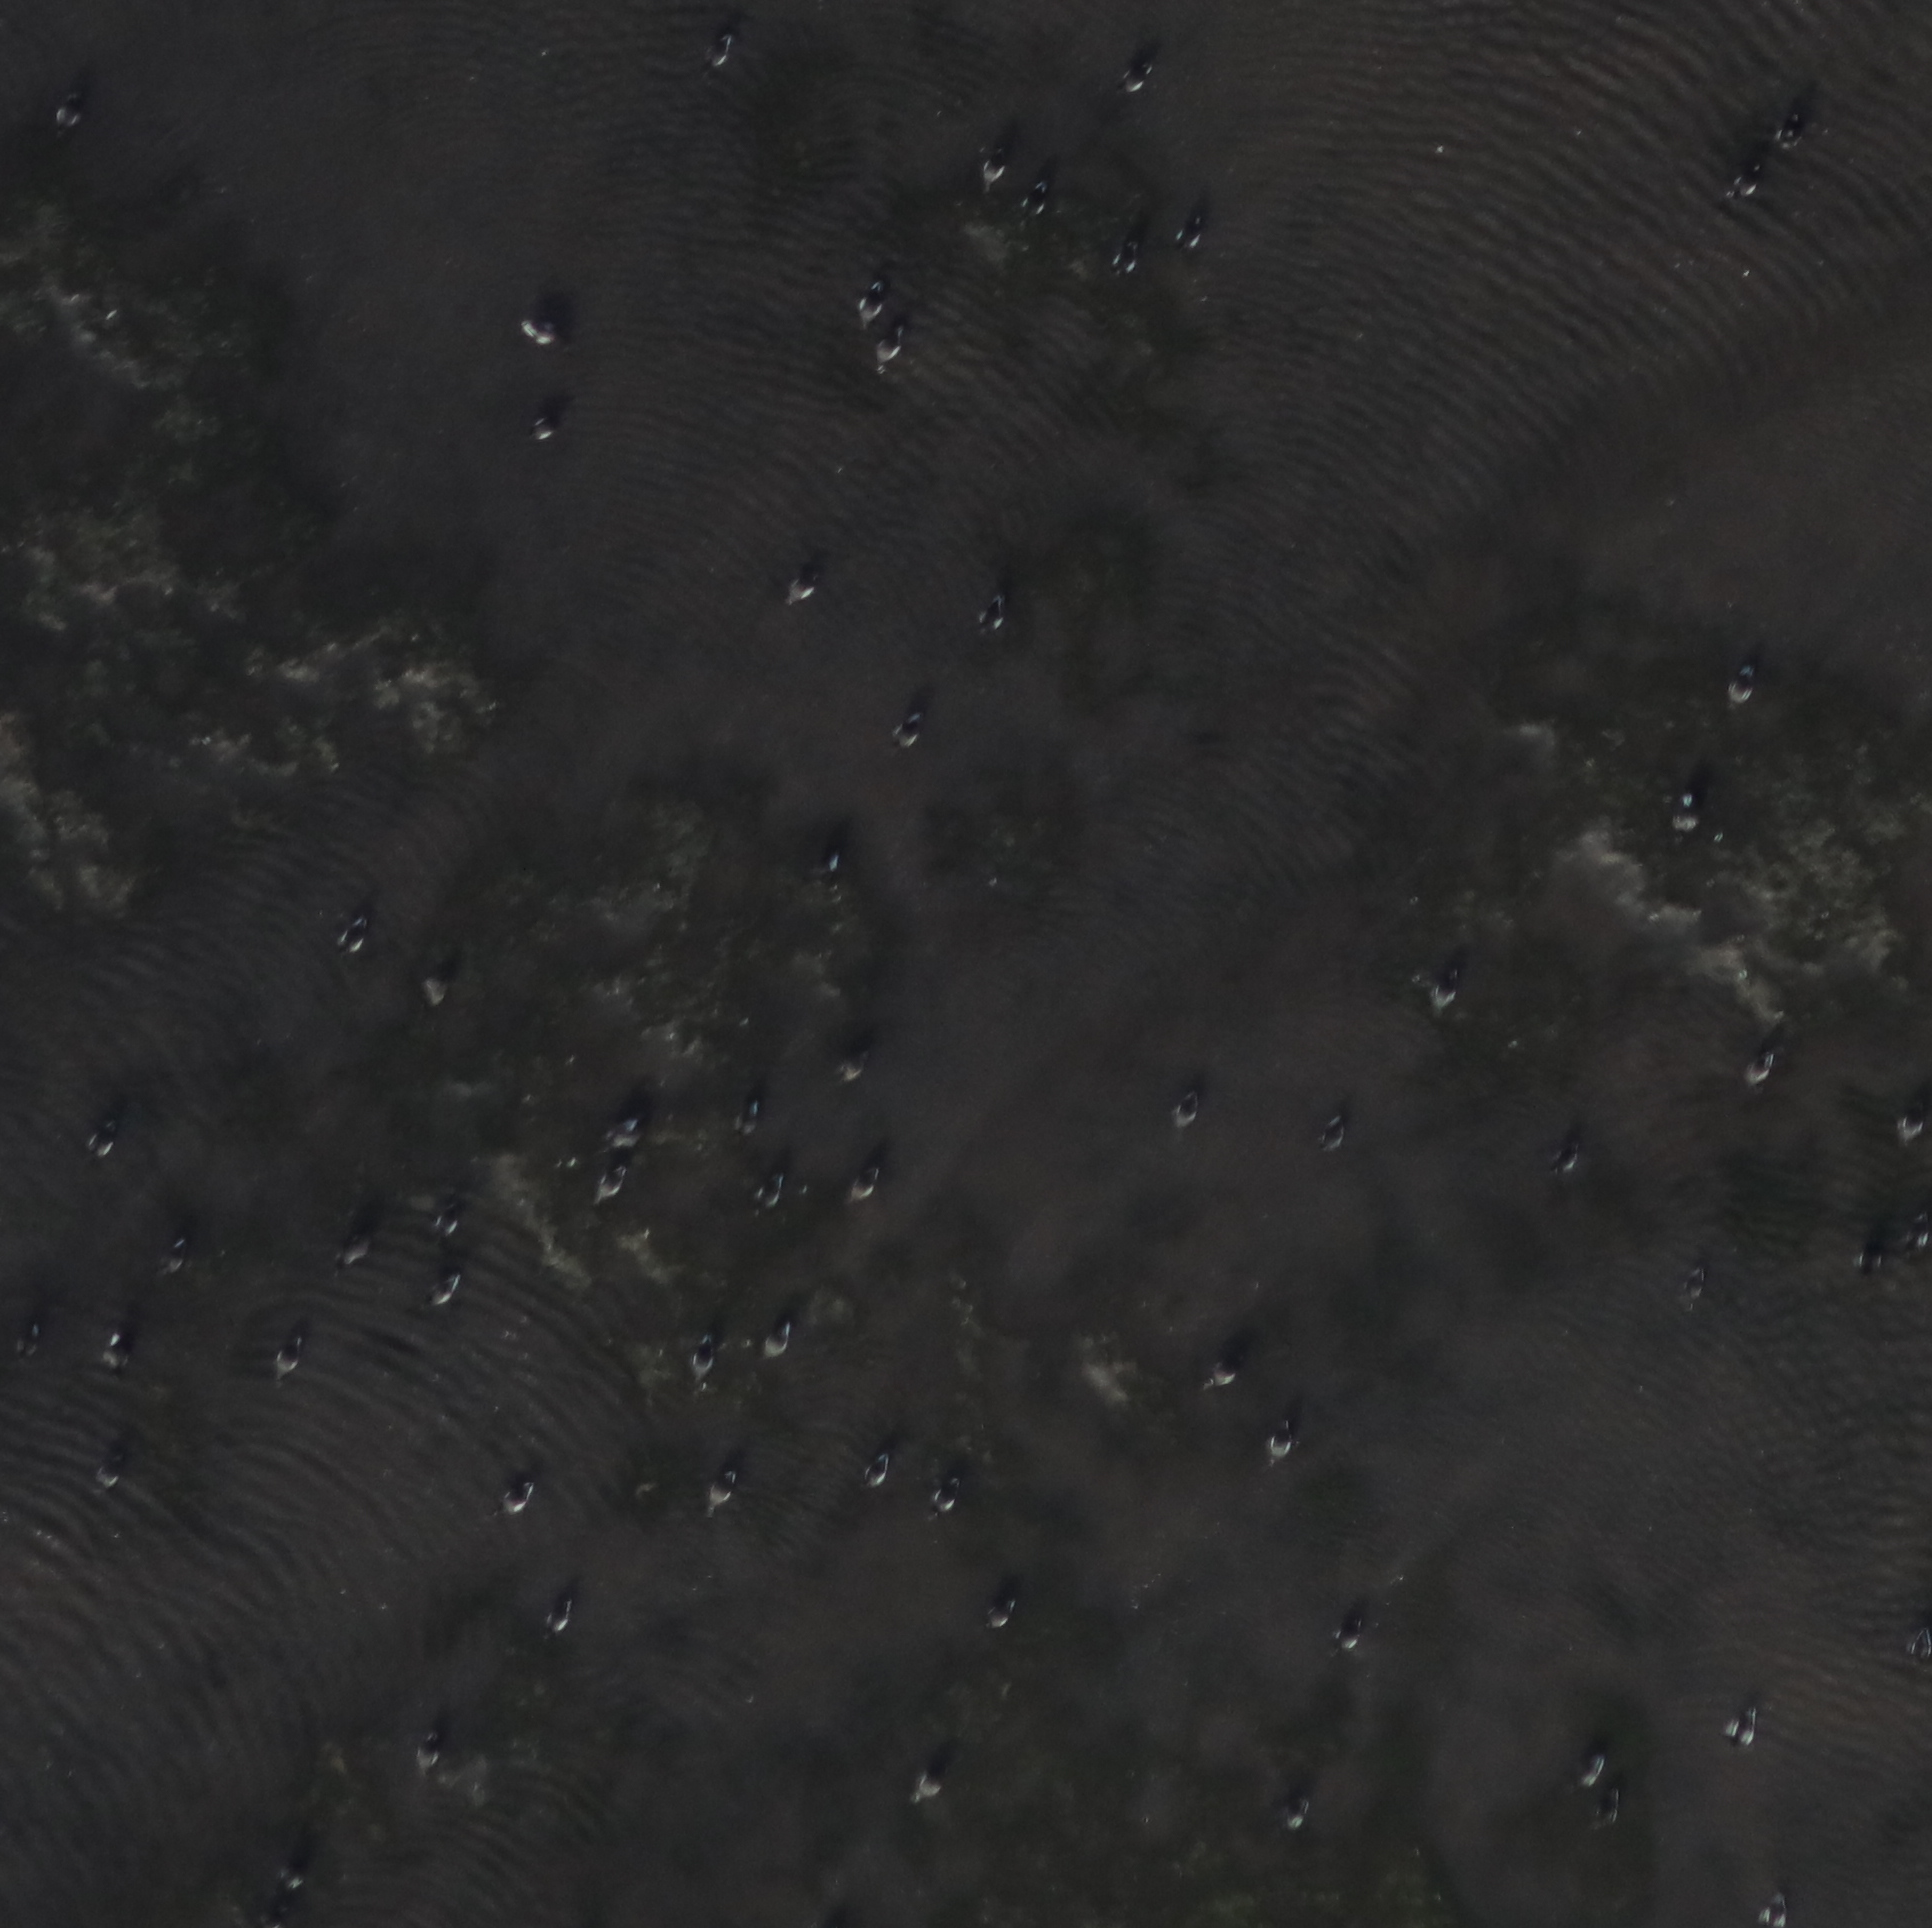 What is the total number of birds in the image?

64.